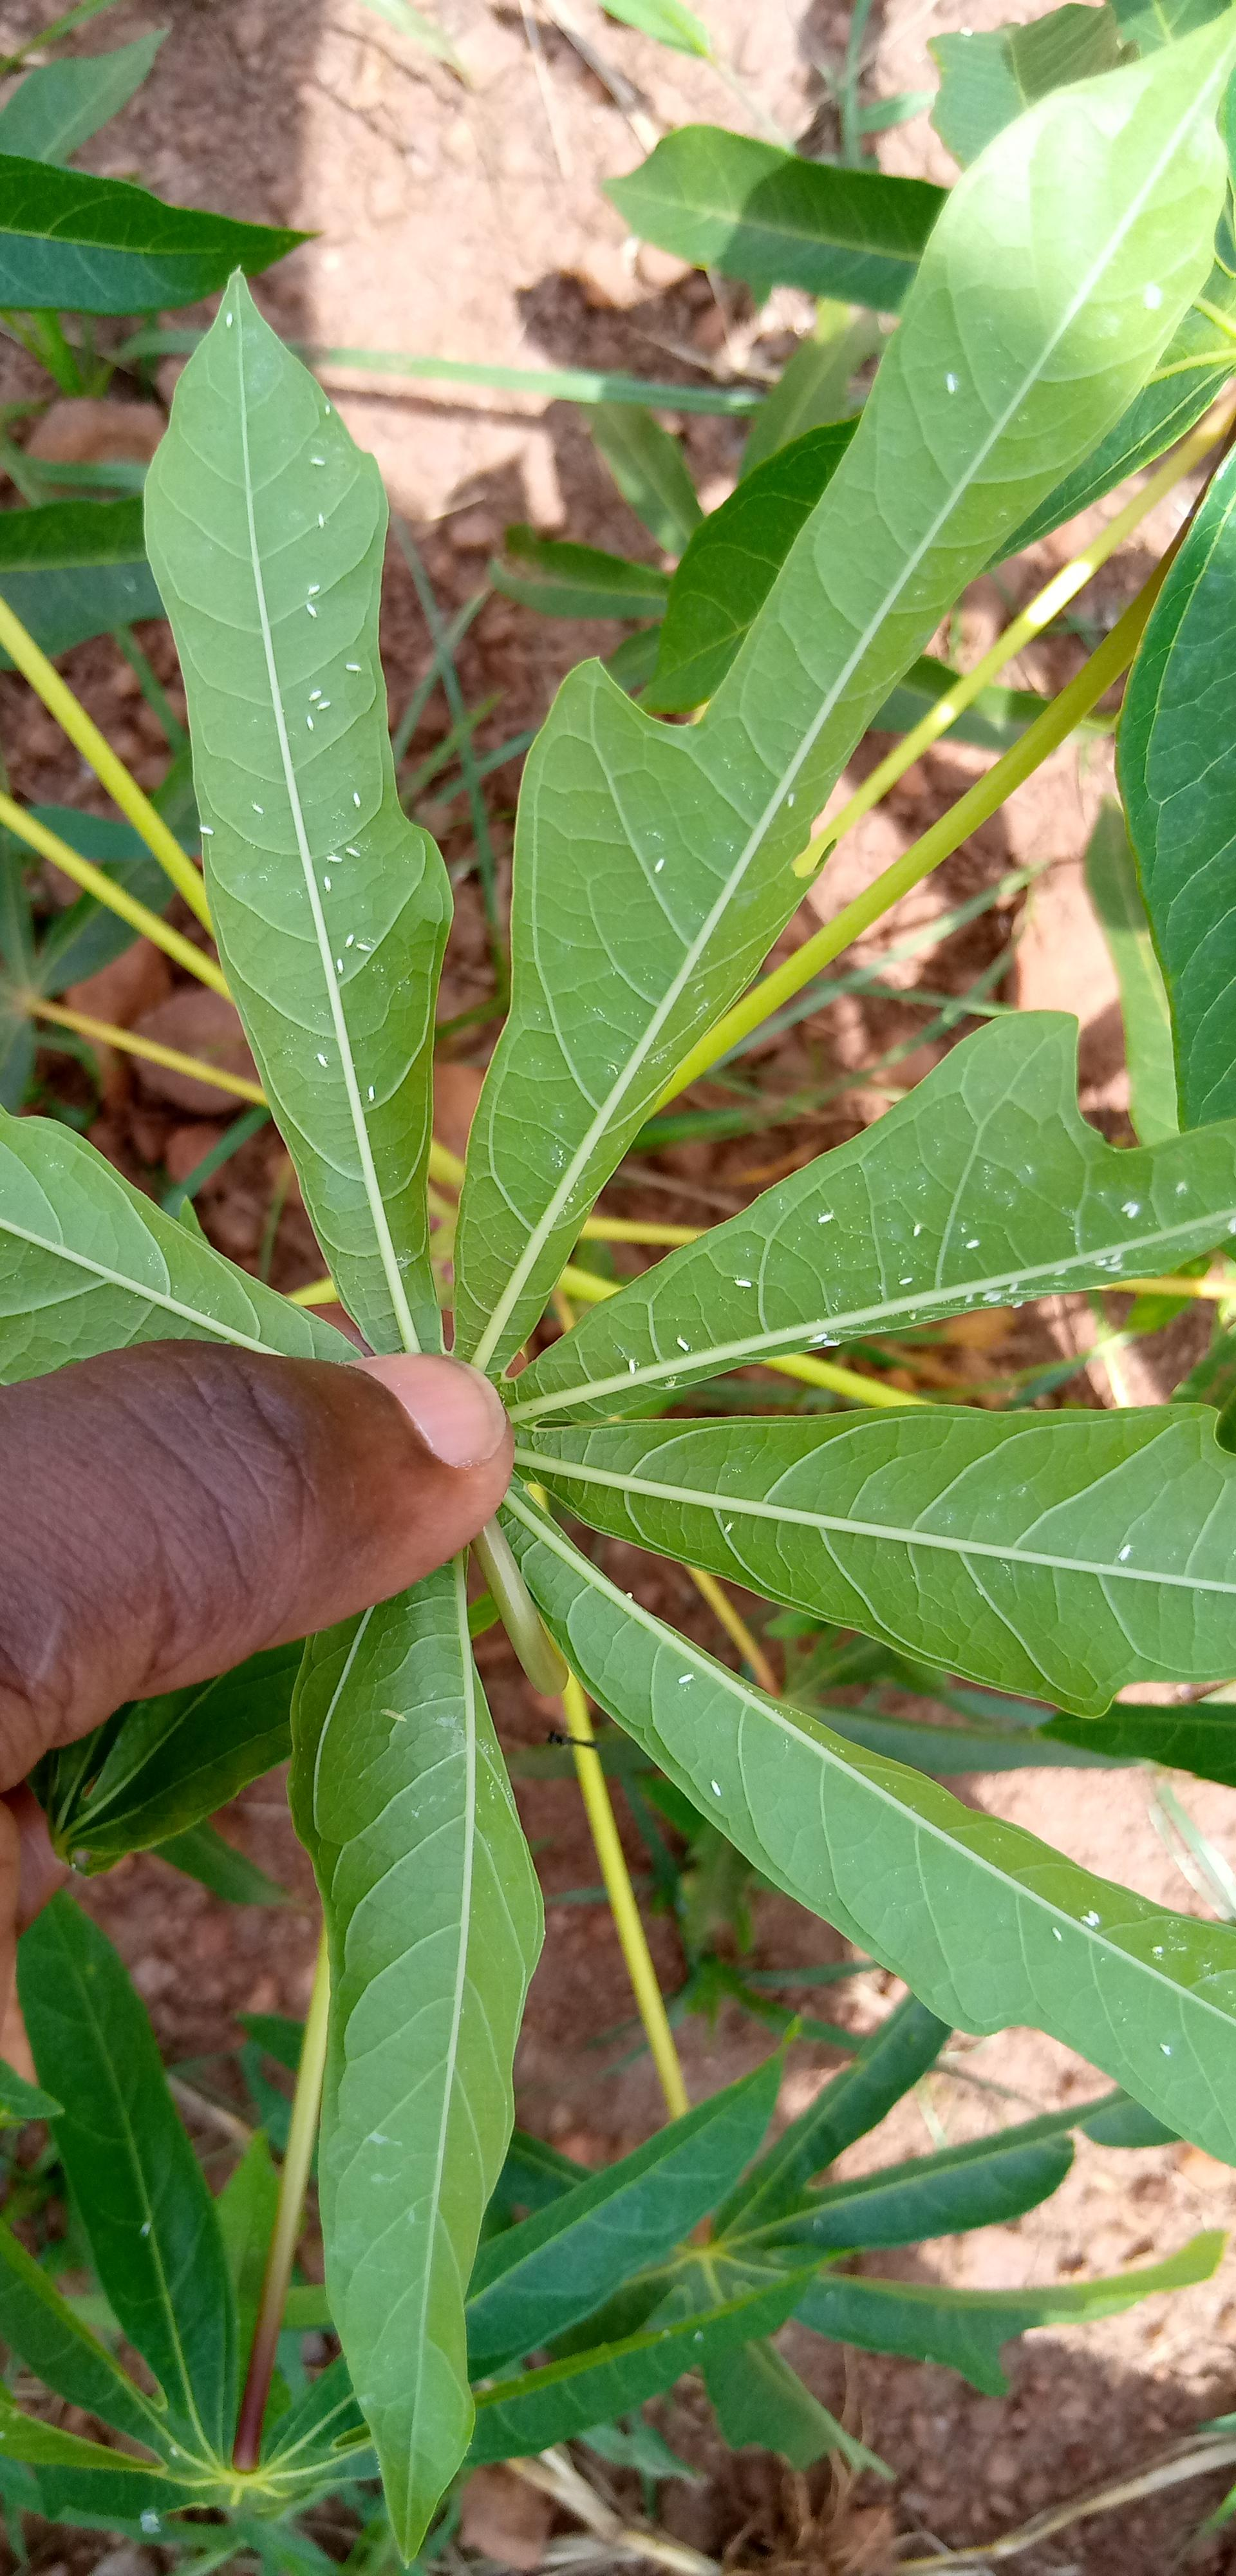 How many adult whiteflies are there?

55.